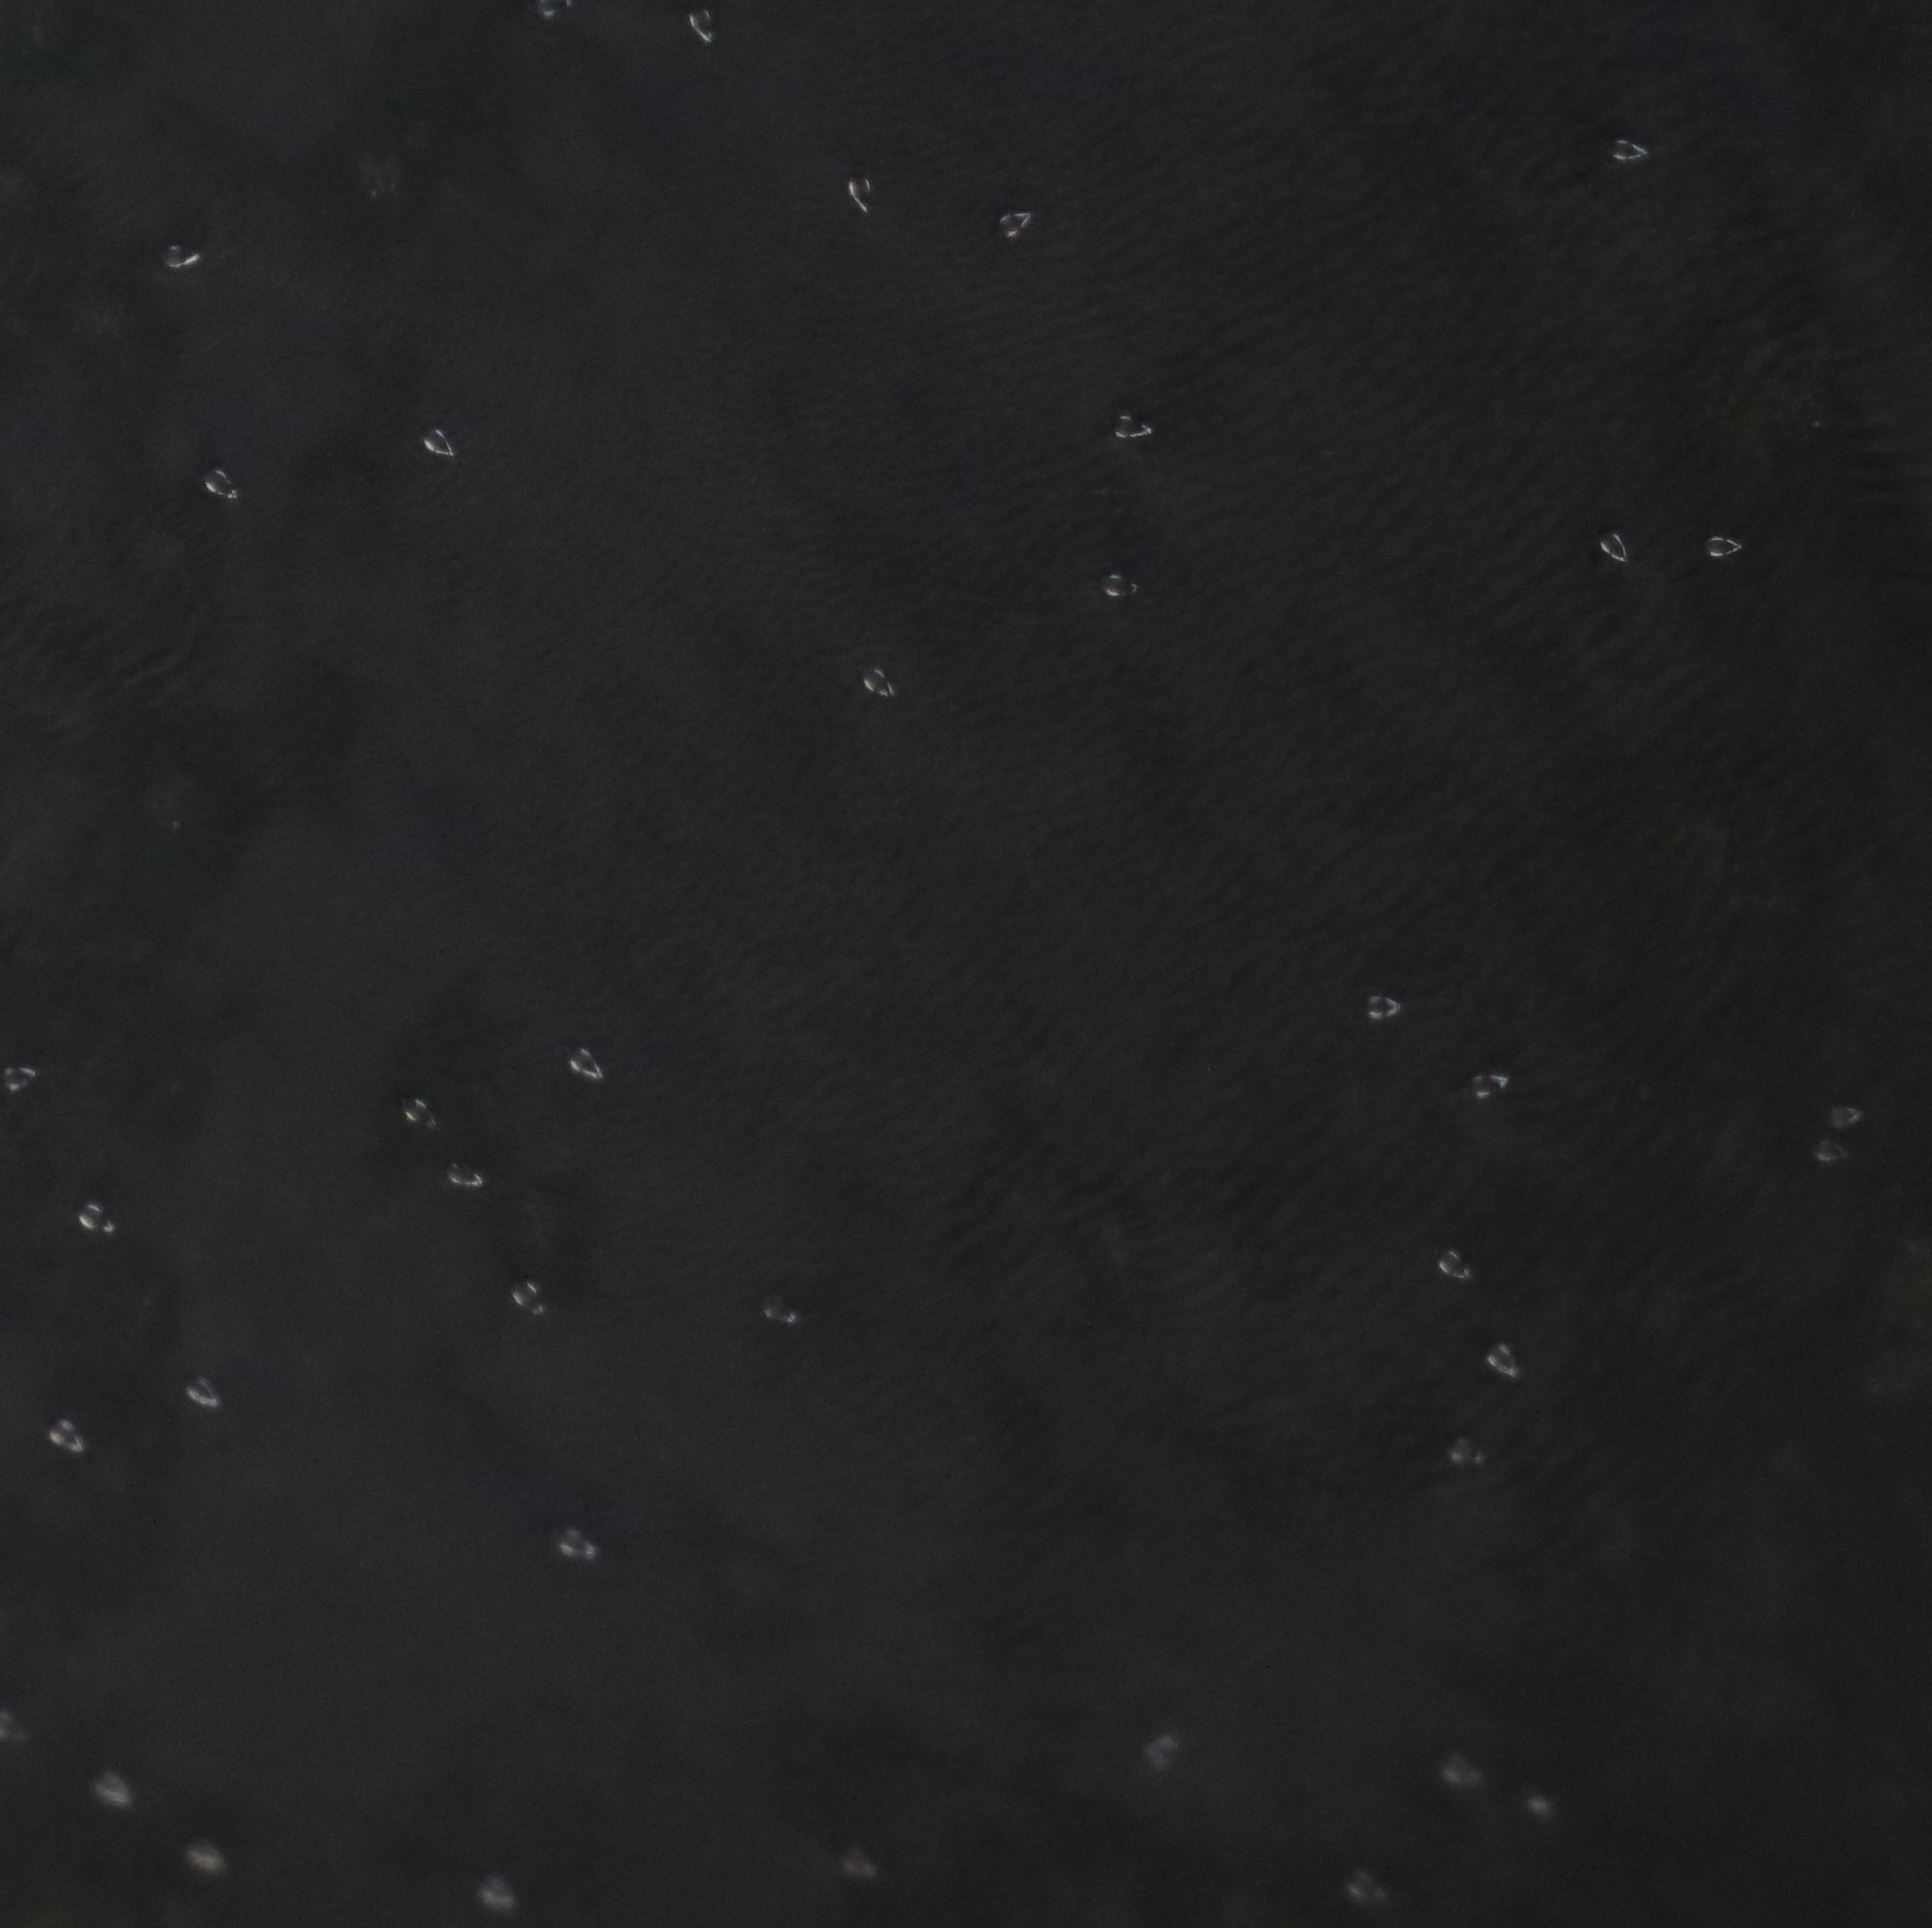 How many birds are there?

39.